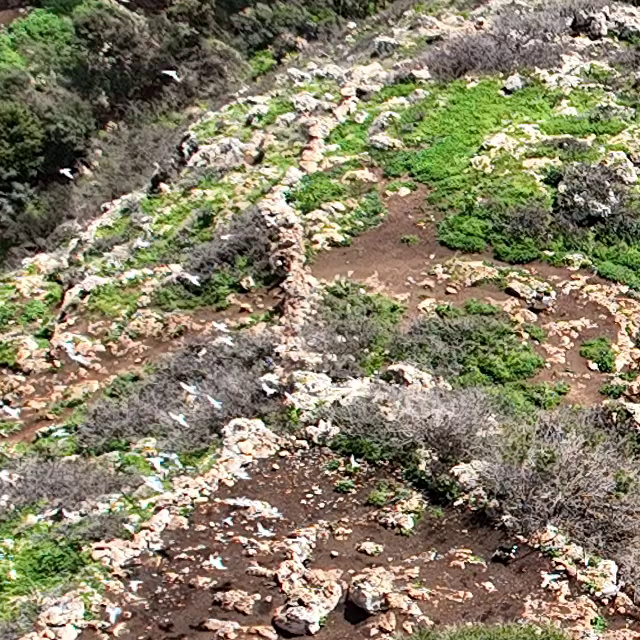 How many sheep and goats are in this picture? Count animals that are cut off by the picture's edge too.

0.